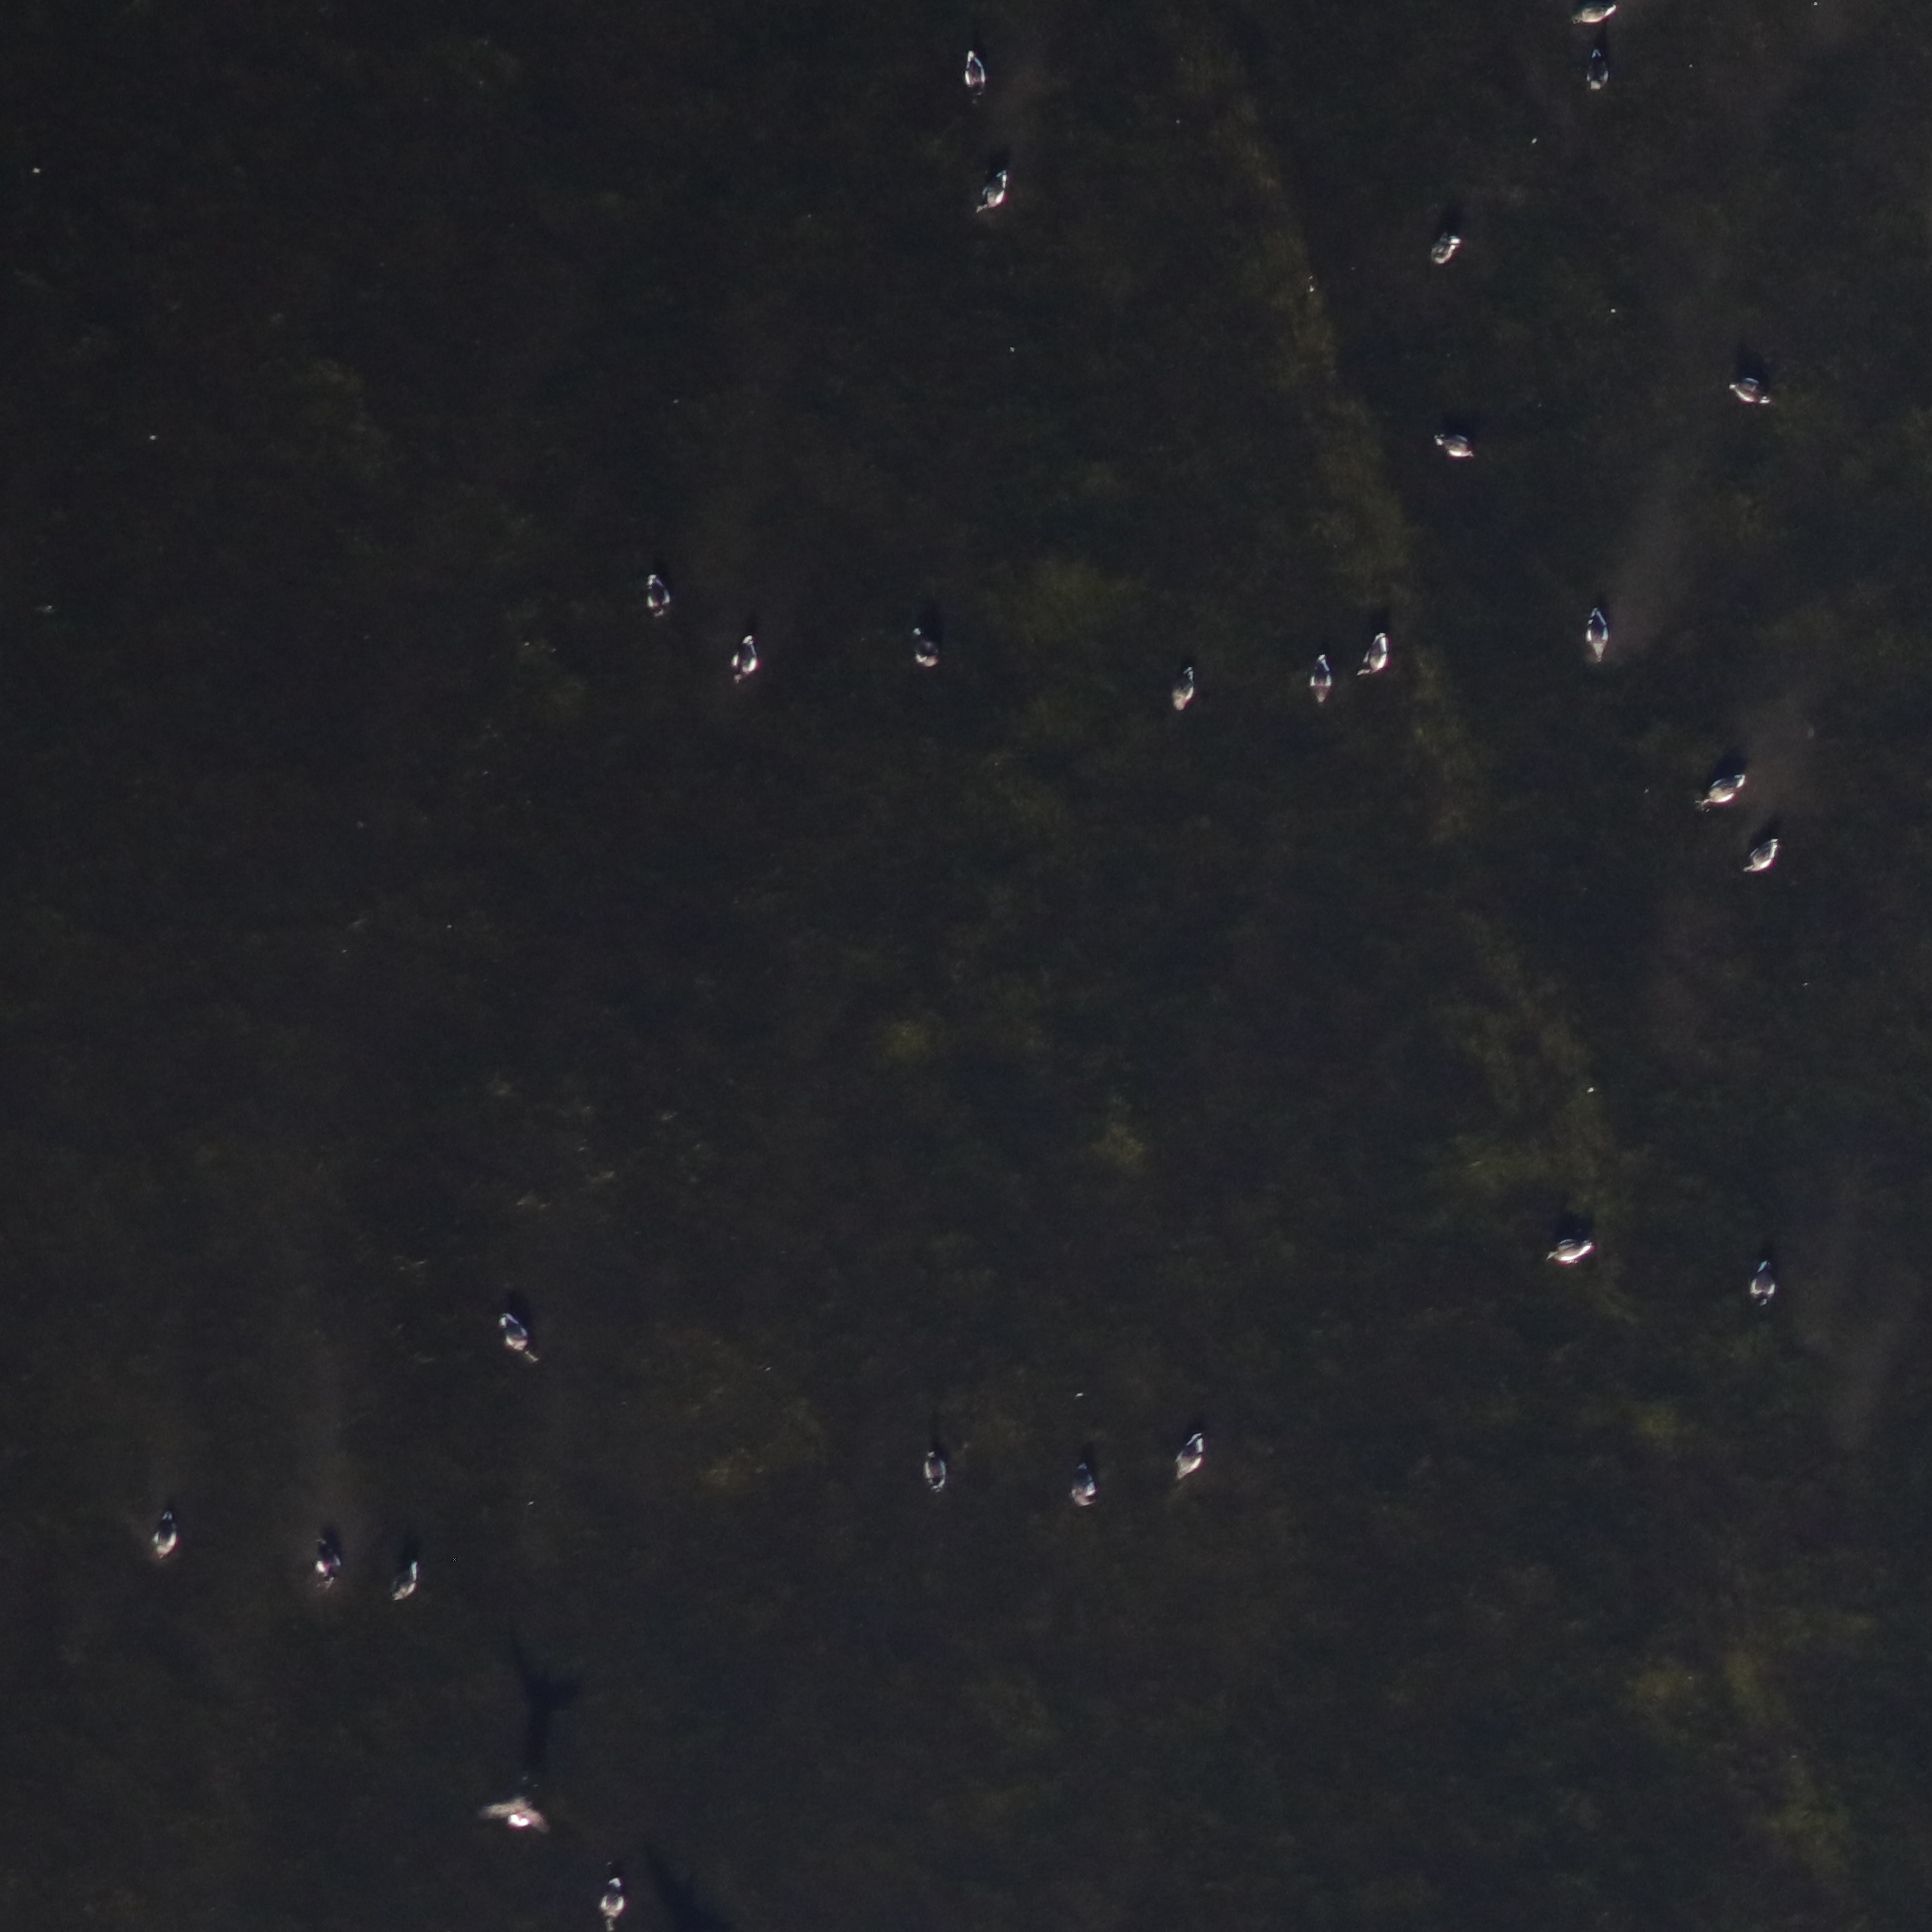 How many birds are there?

27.